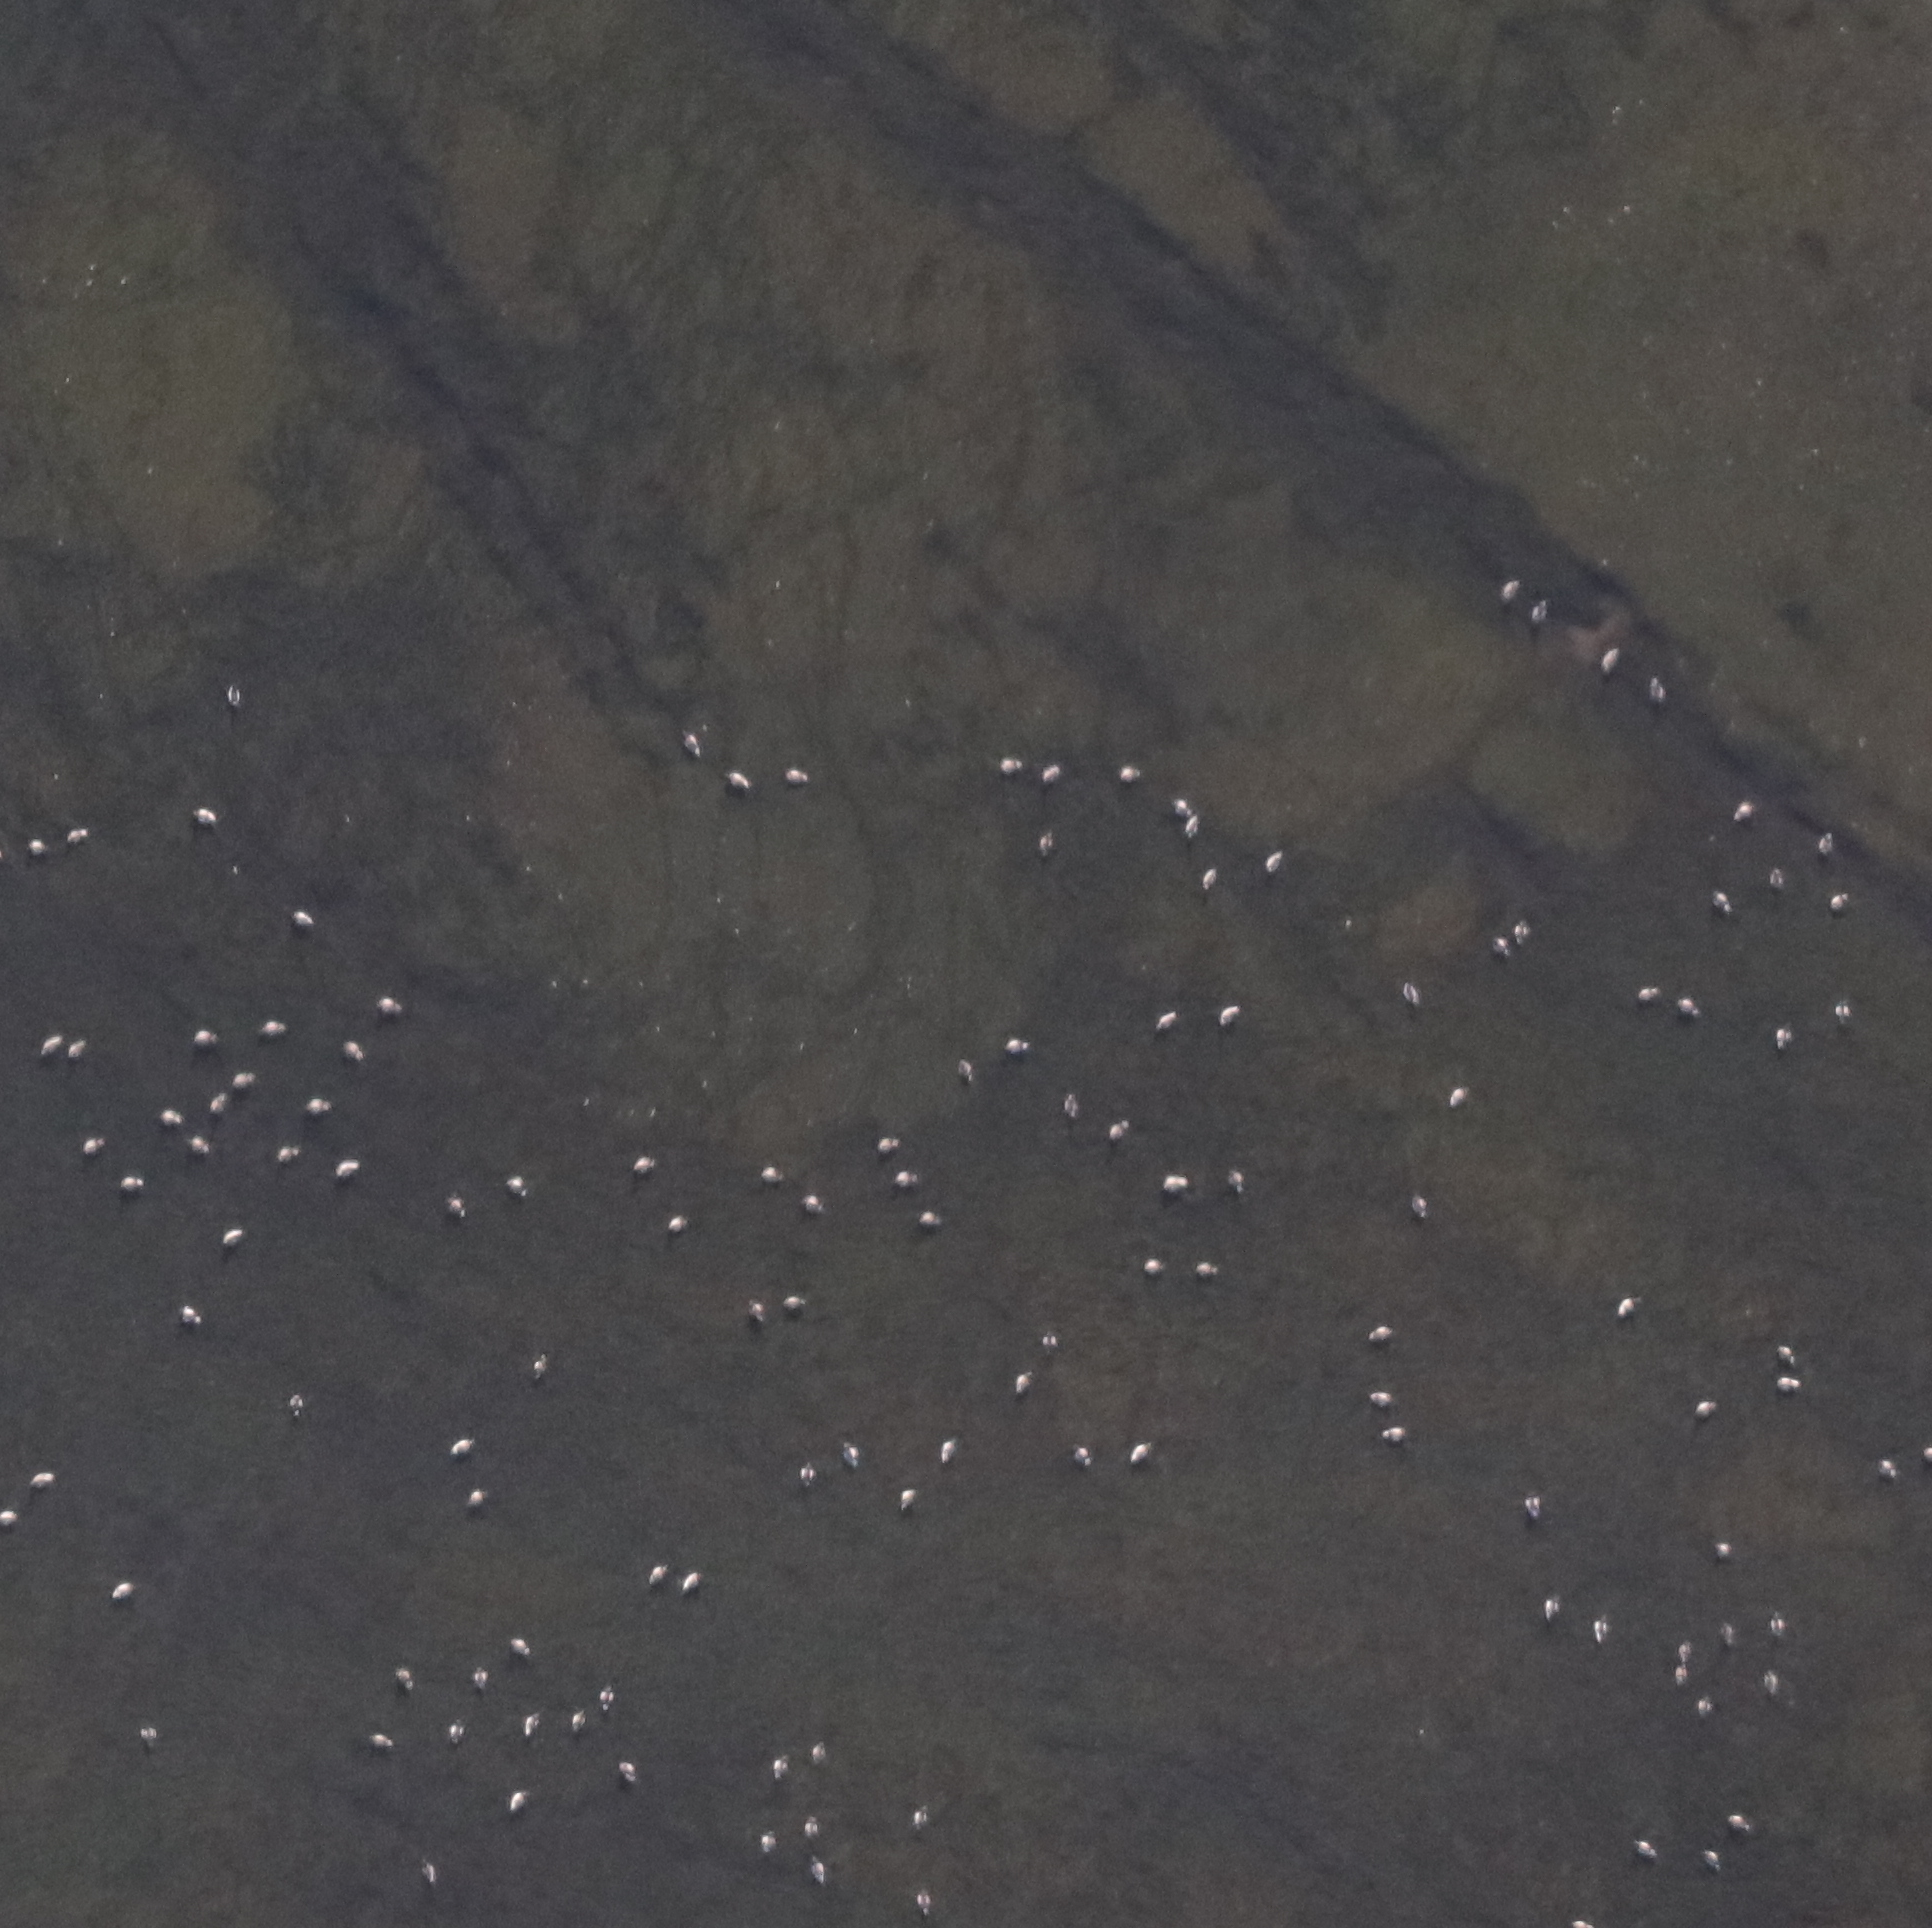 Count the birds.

129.